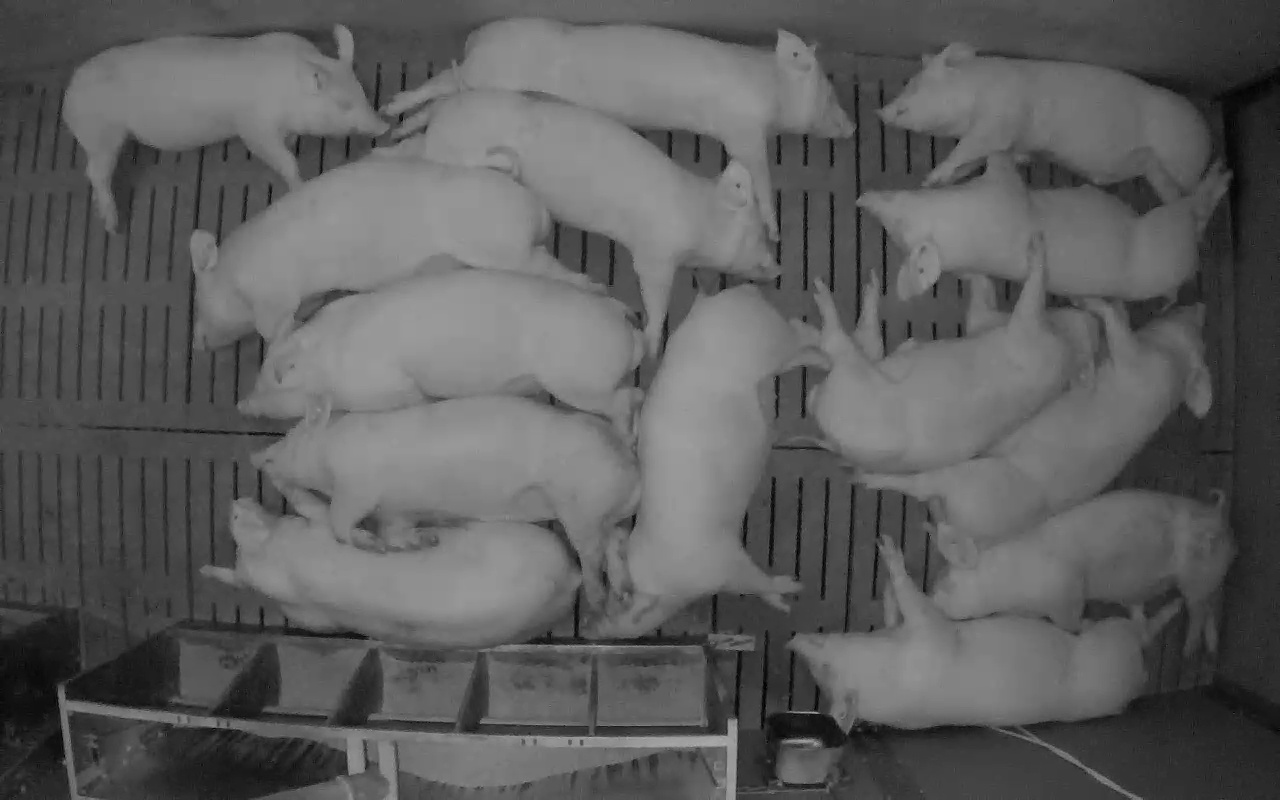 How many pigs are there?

14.